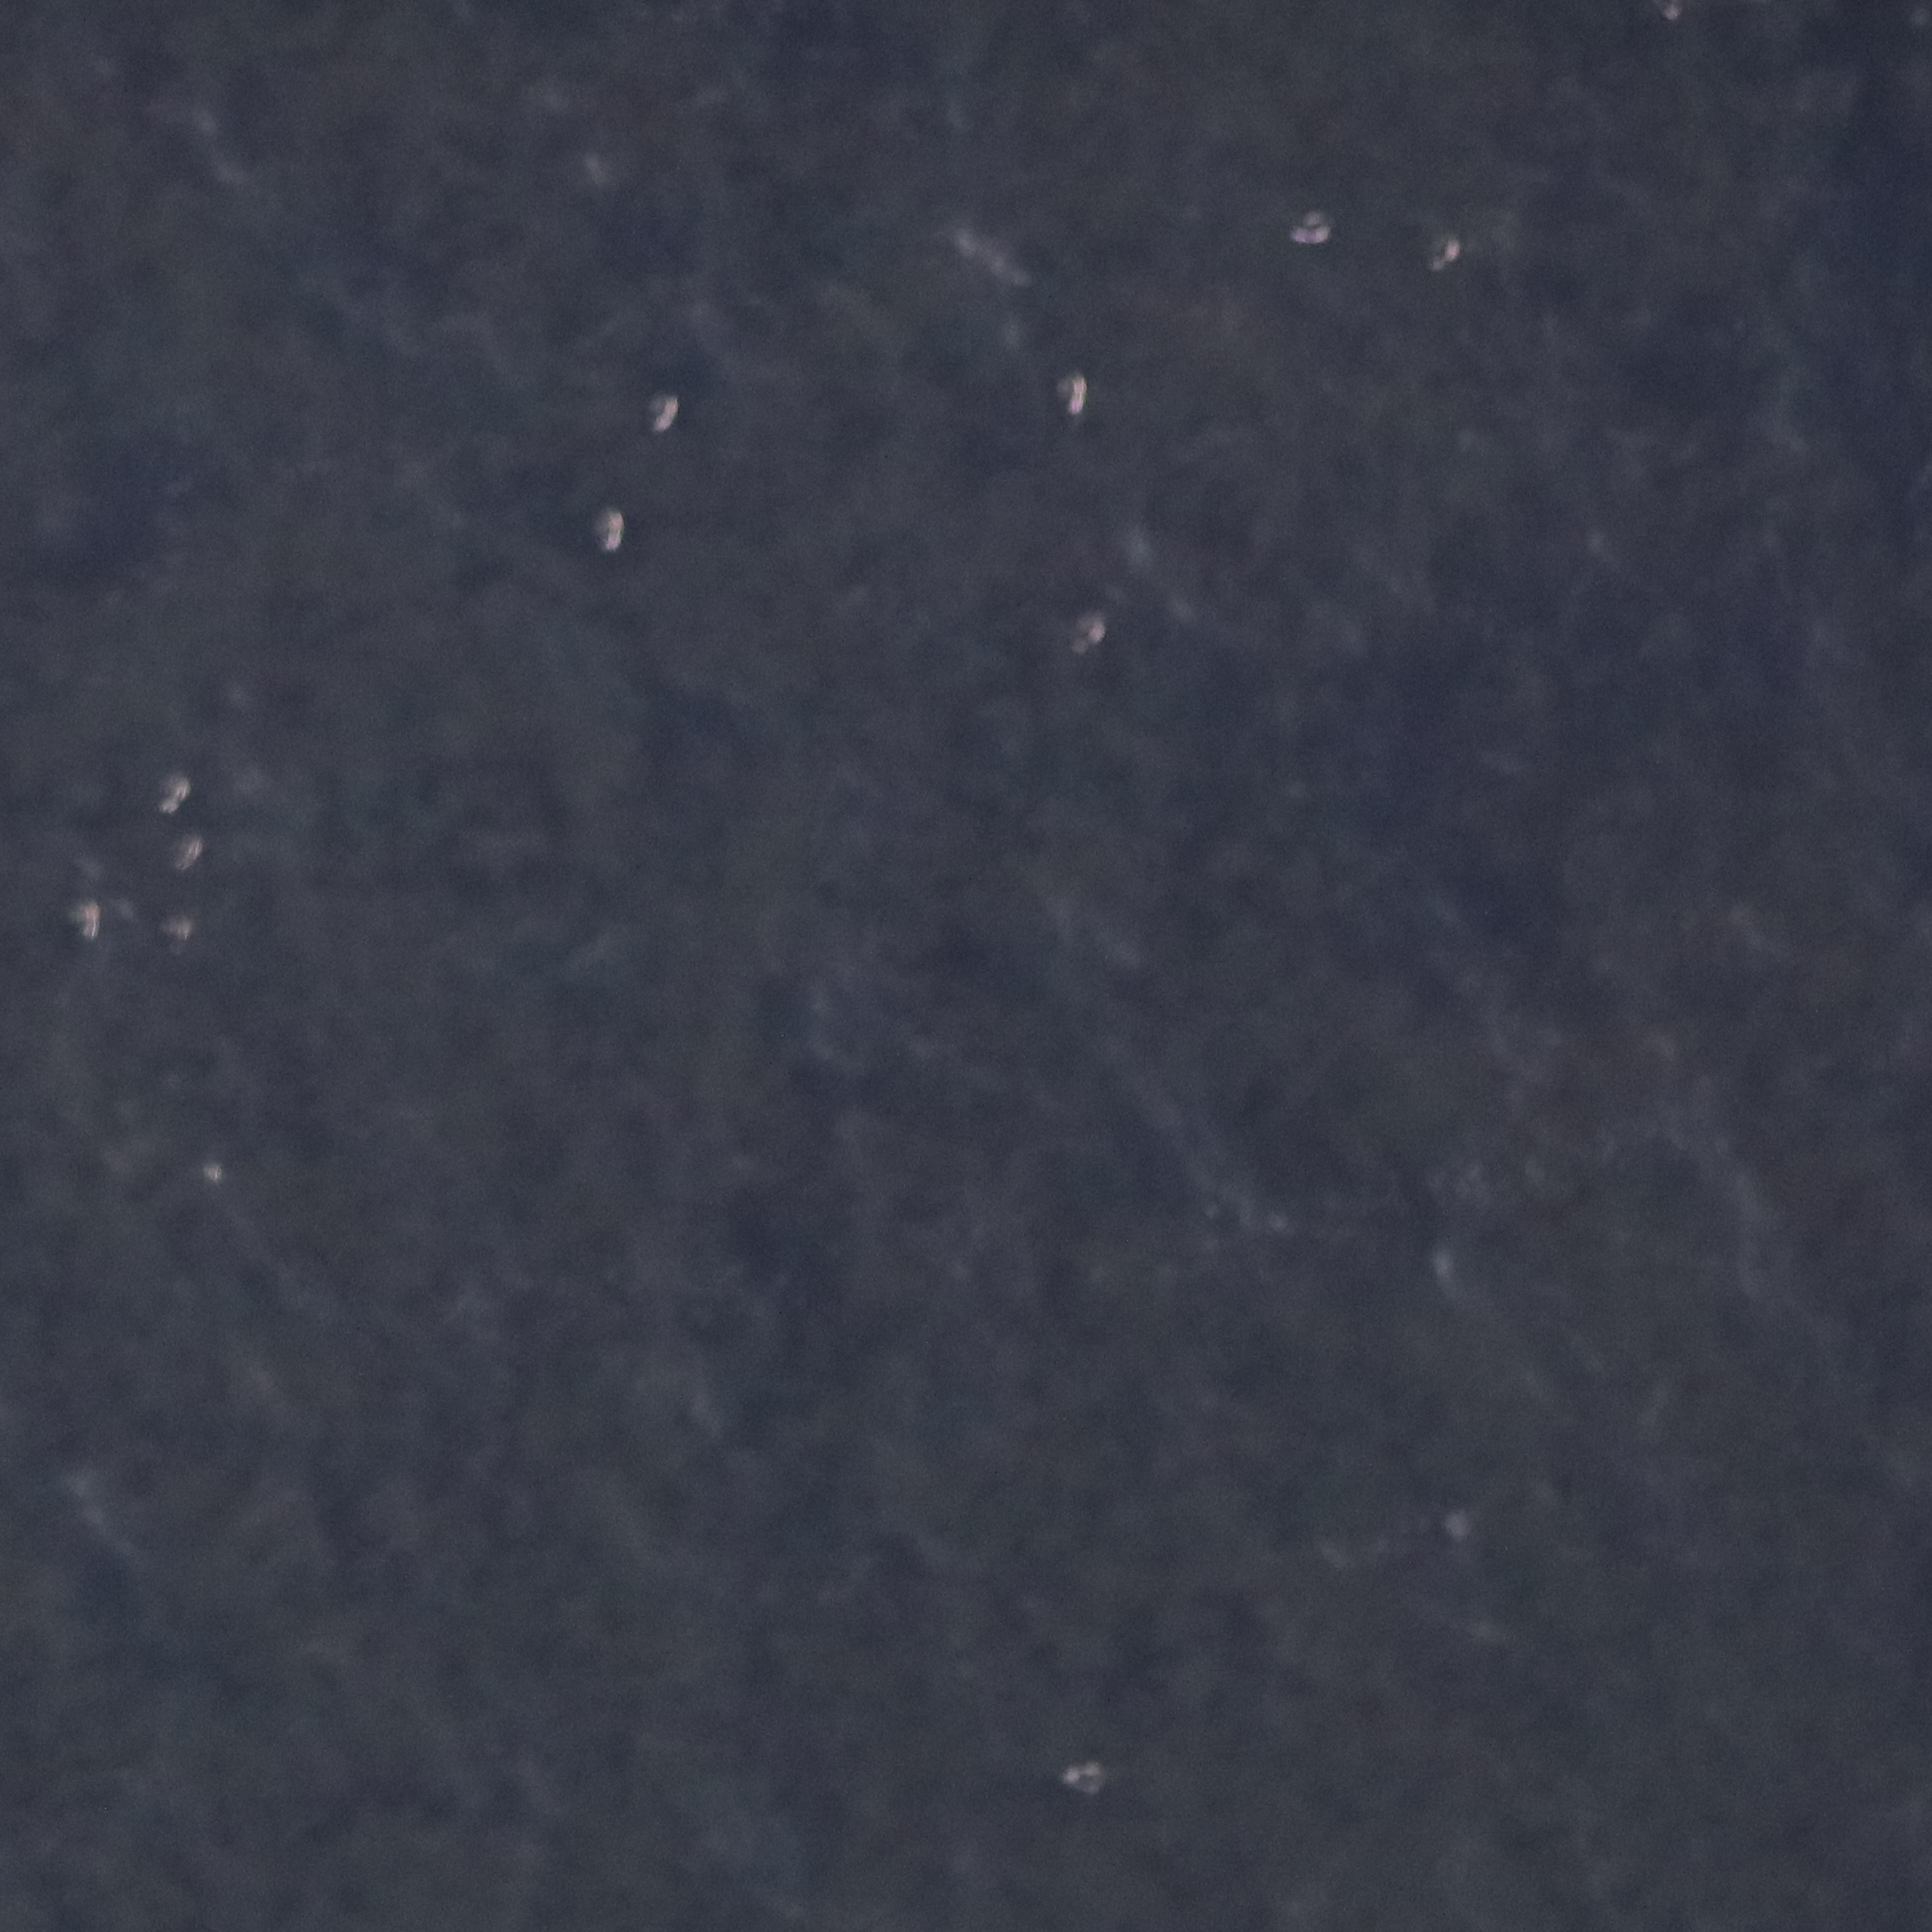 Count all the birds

11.